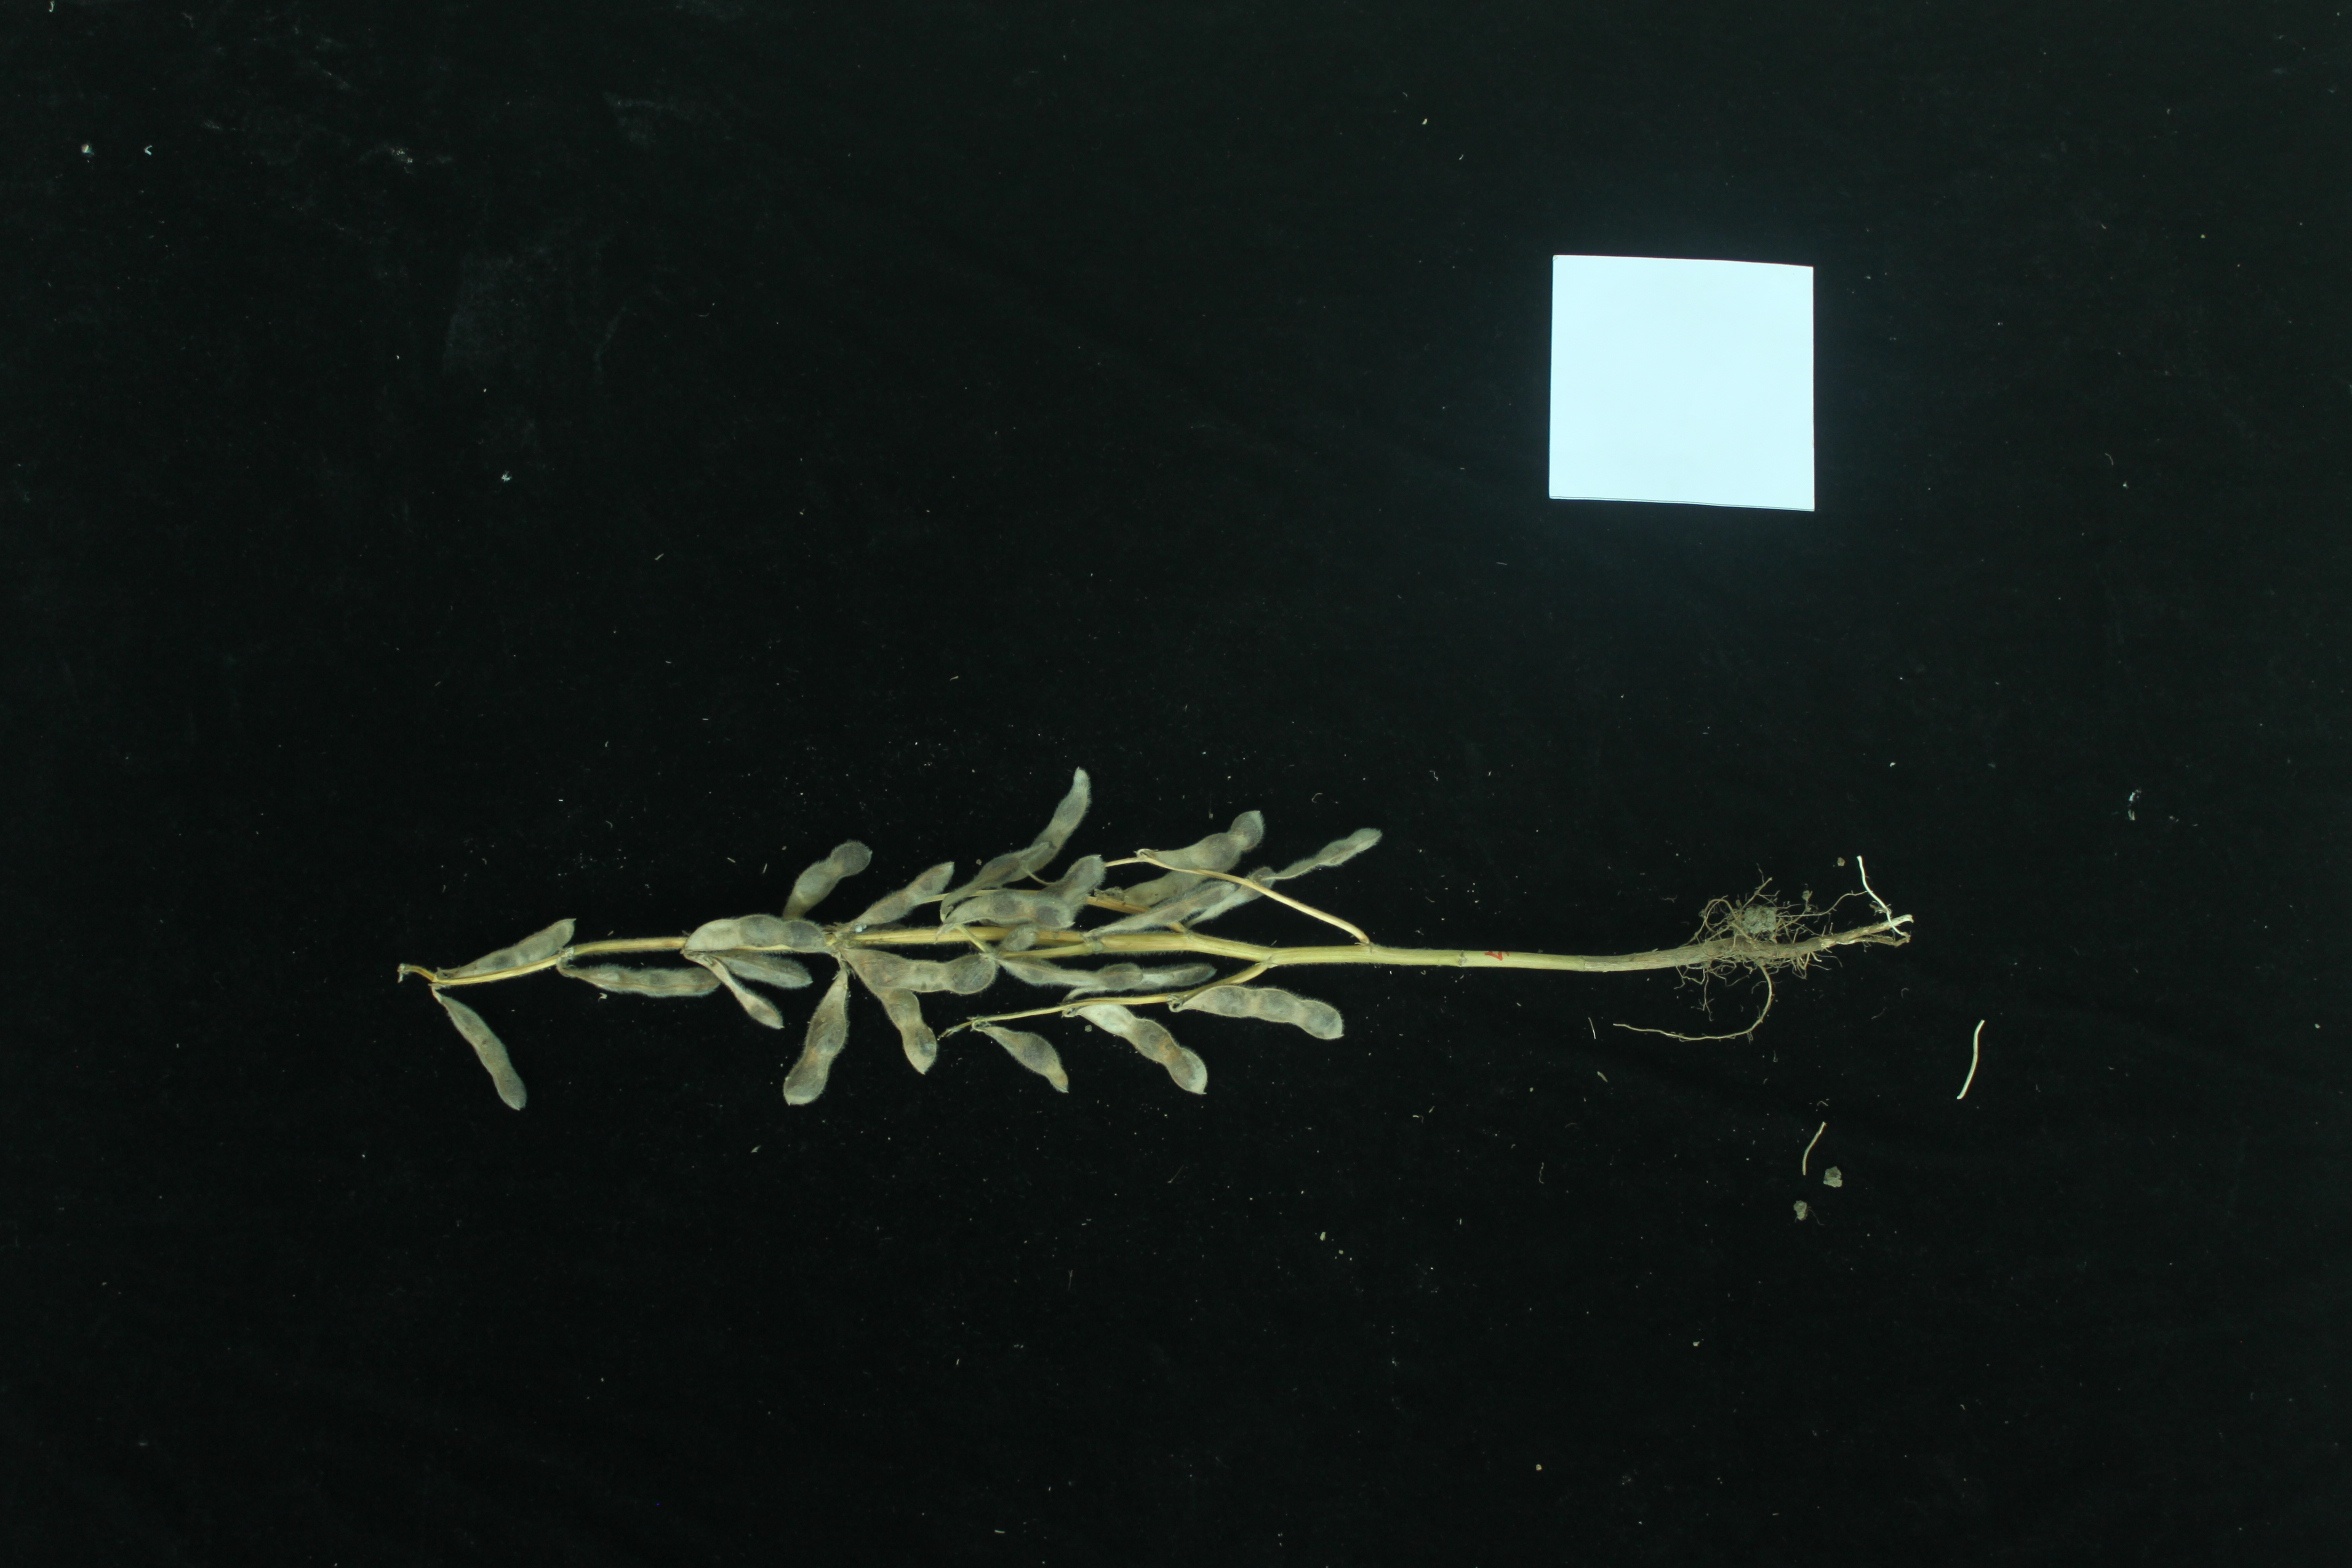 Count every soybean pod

25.